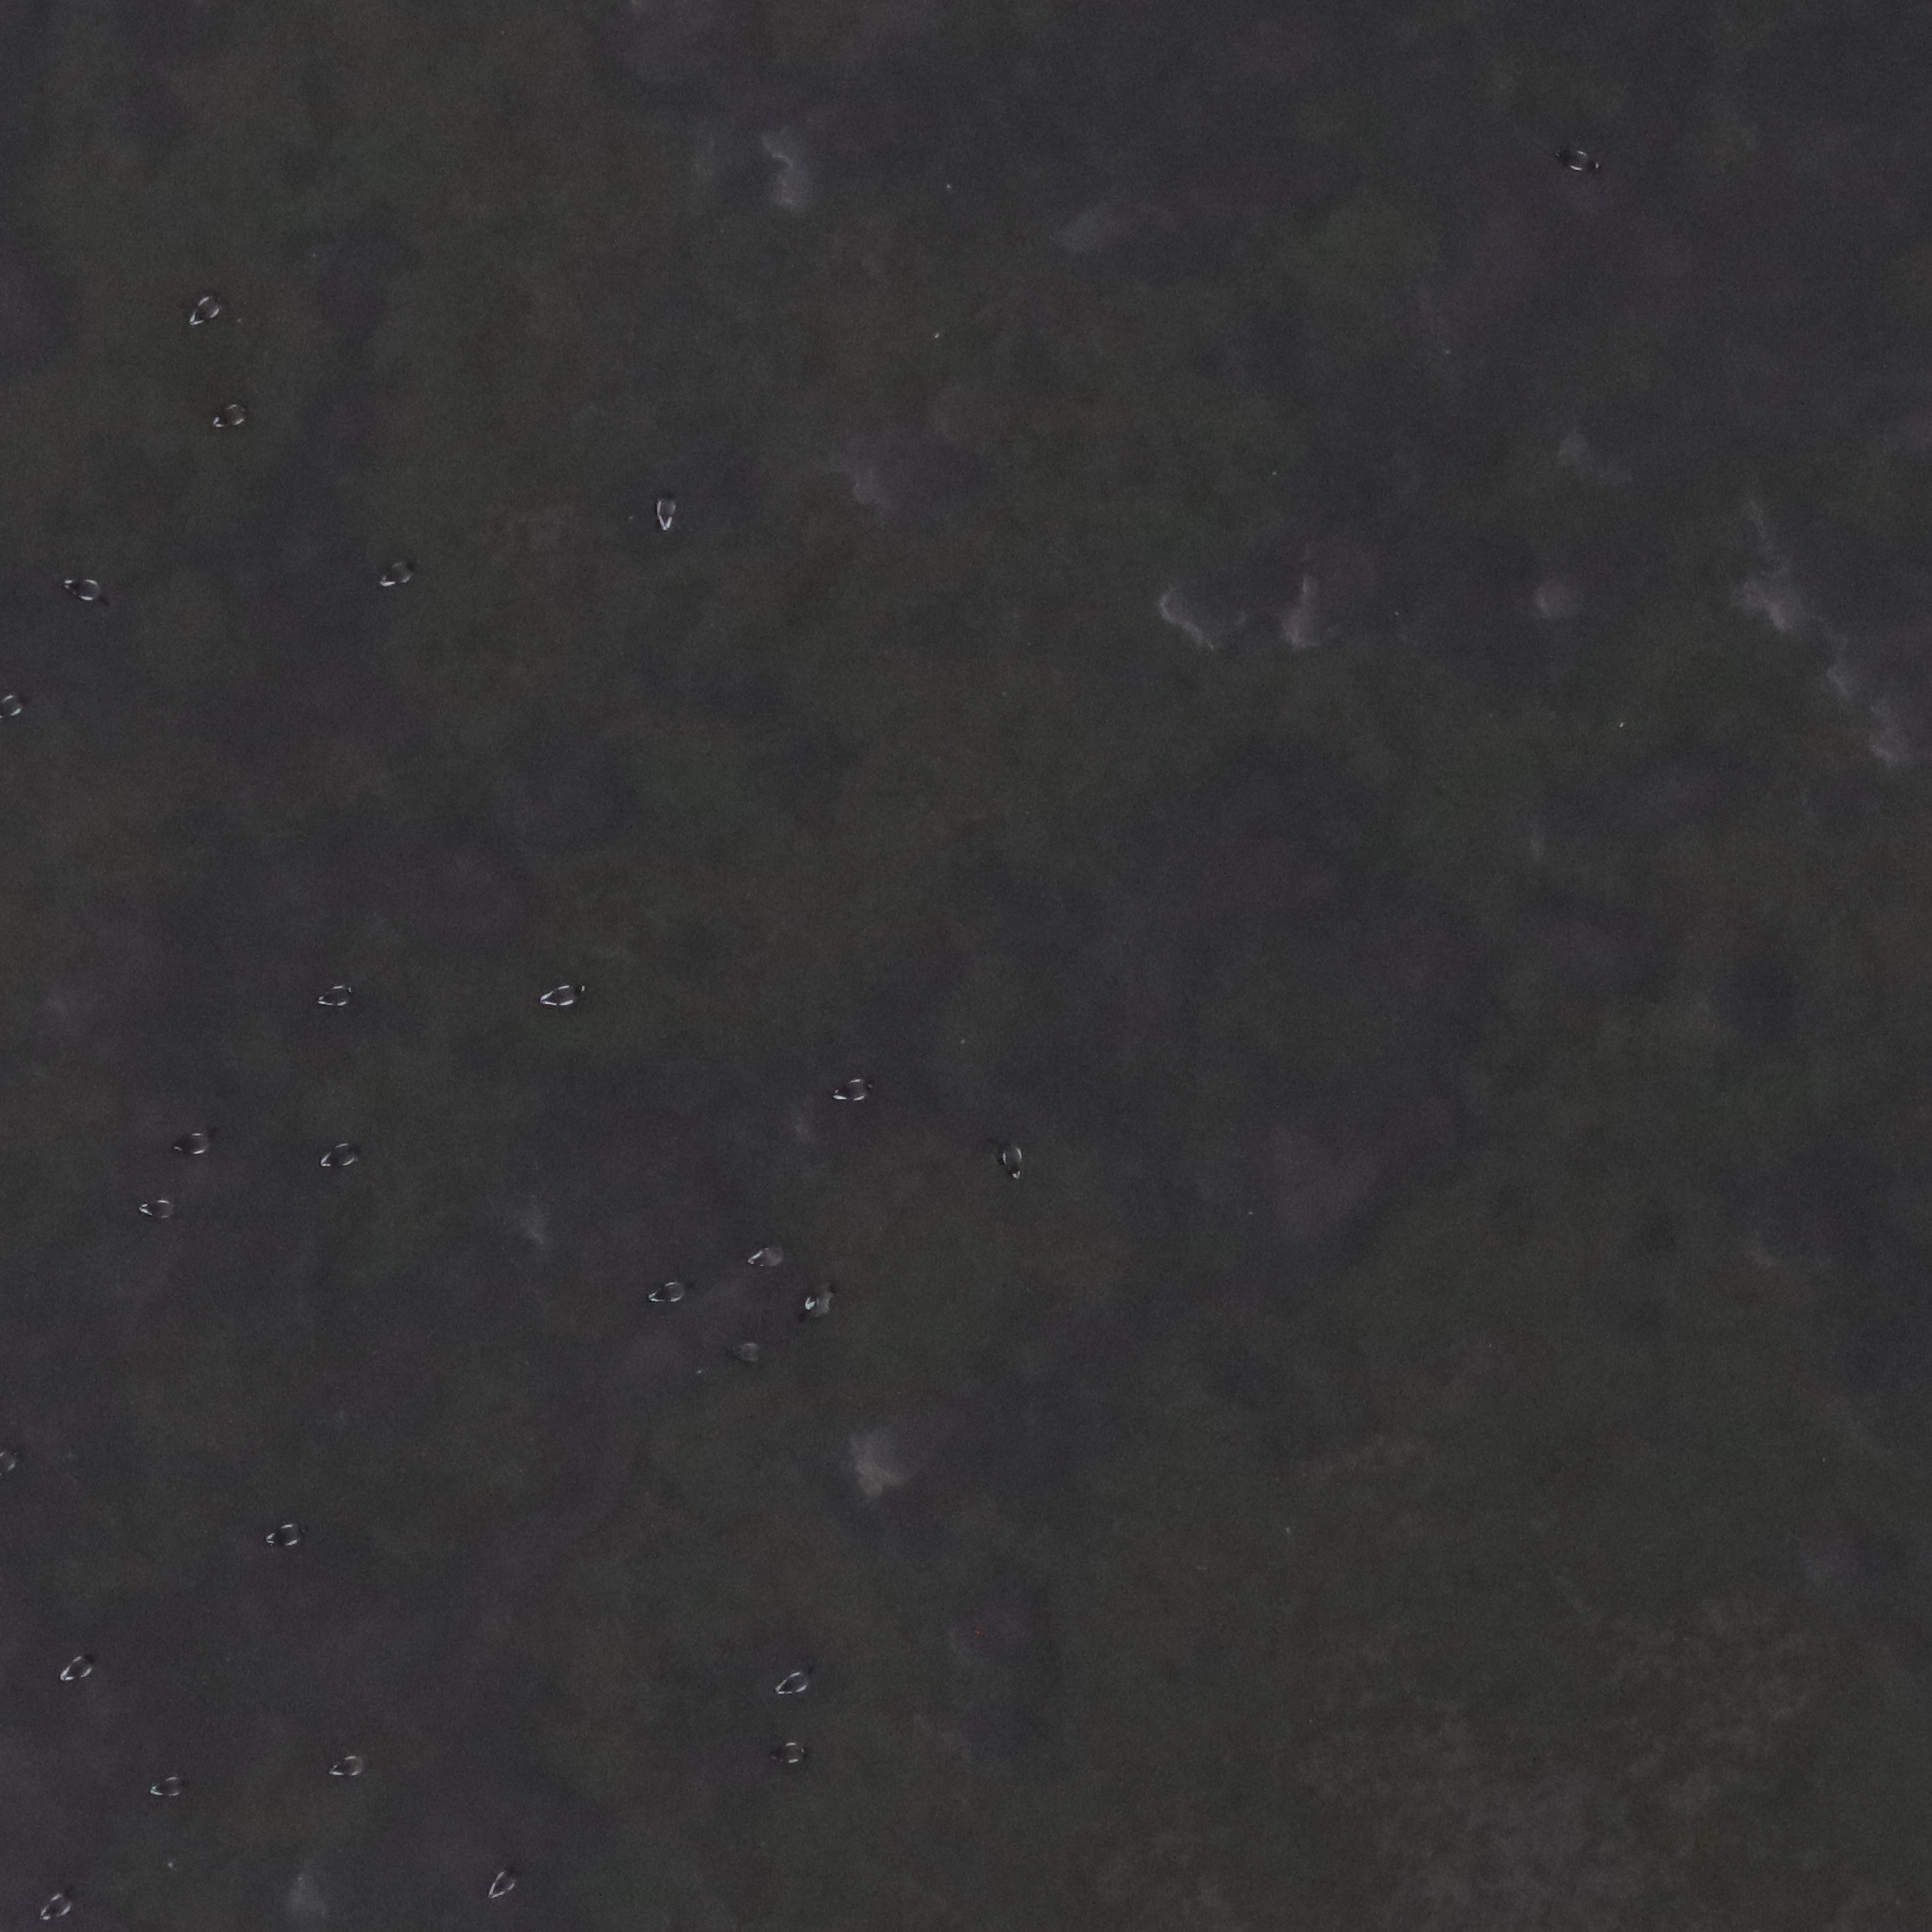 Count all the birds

27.